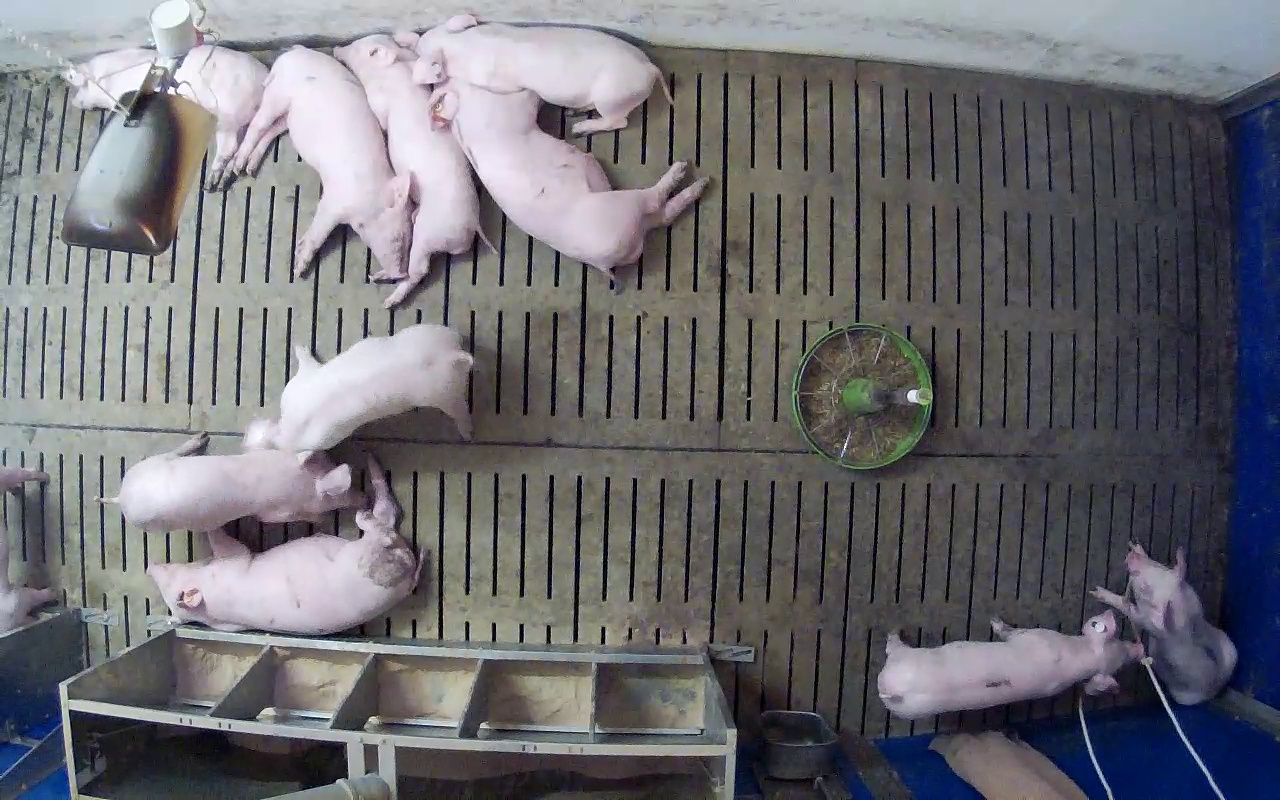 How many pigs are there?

11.